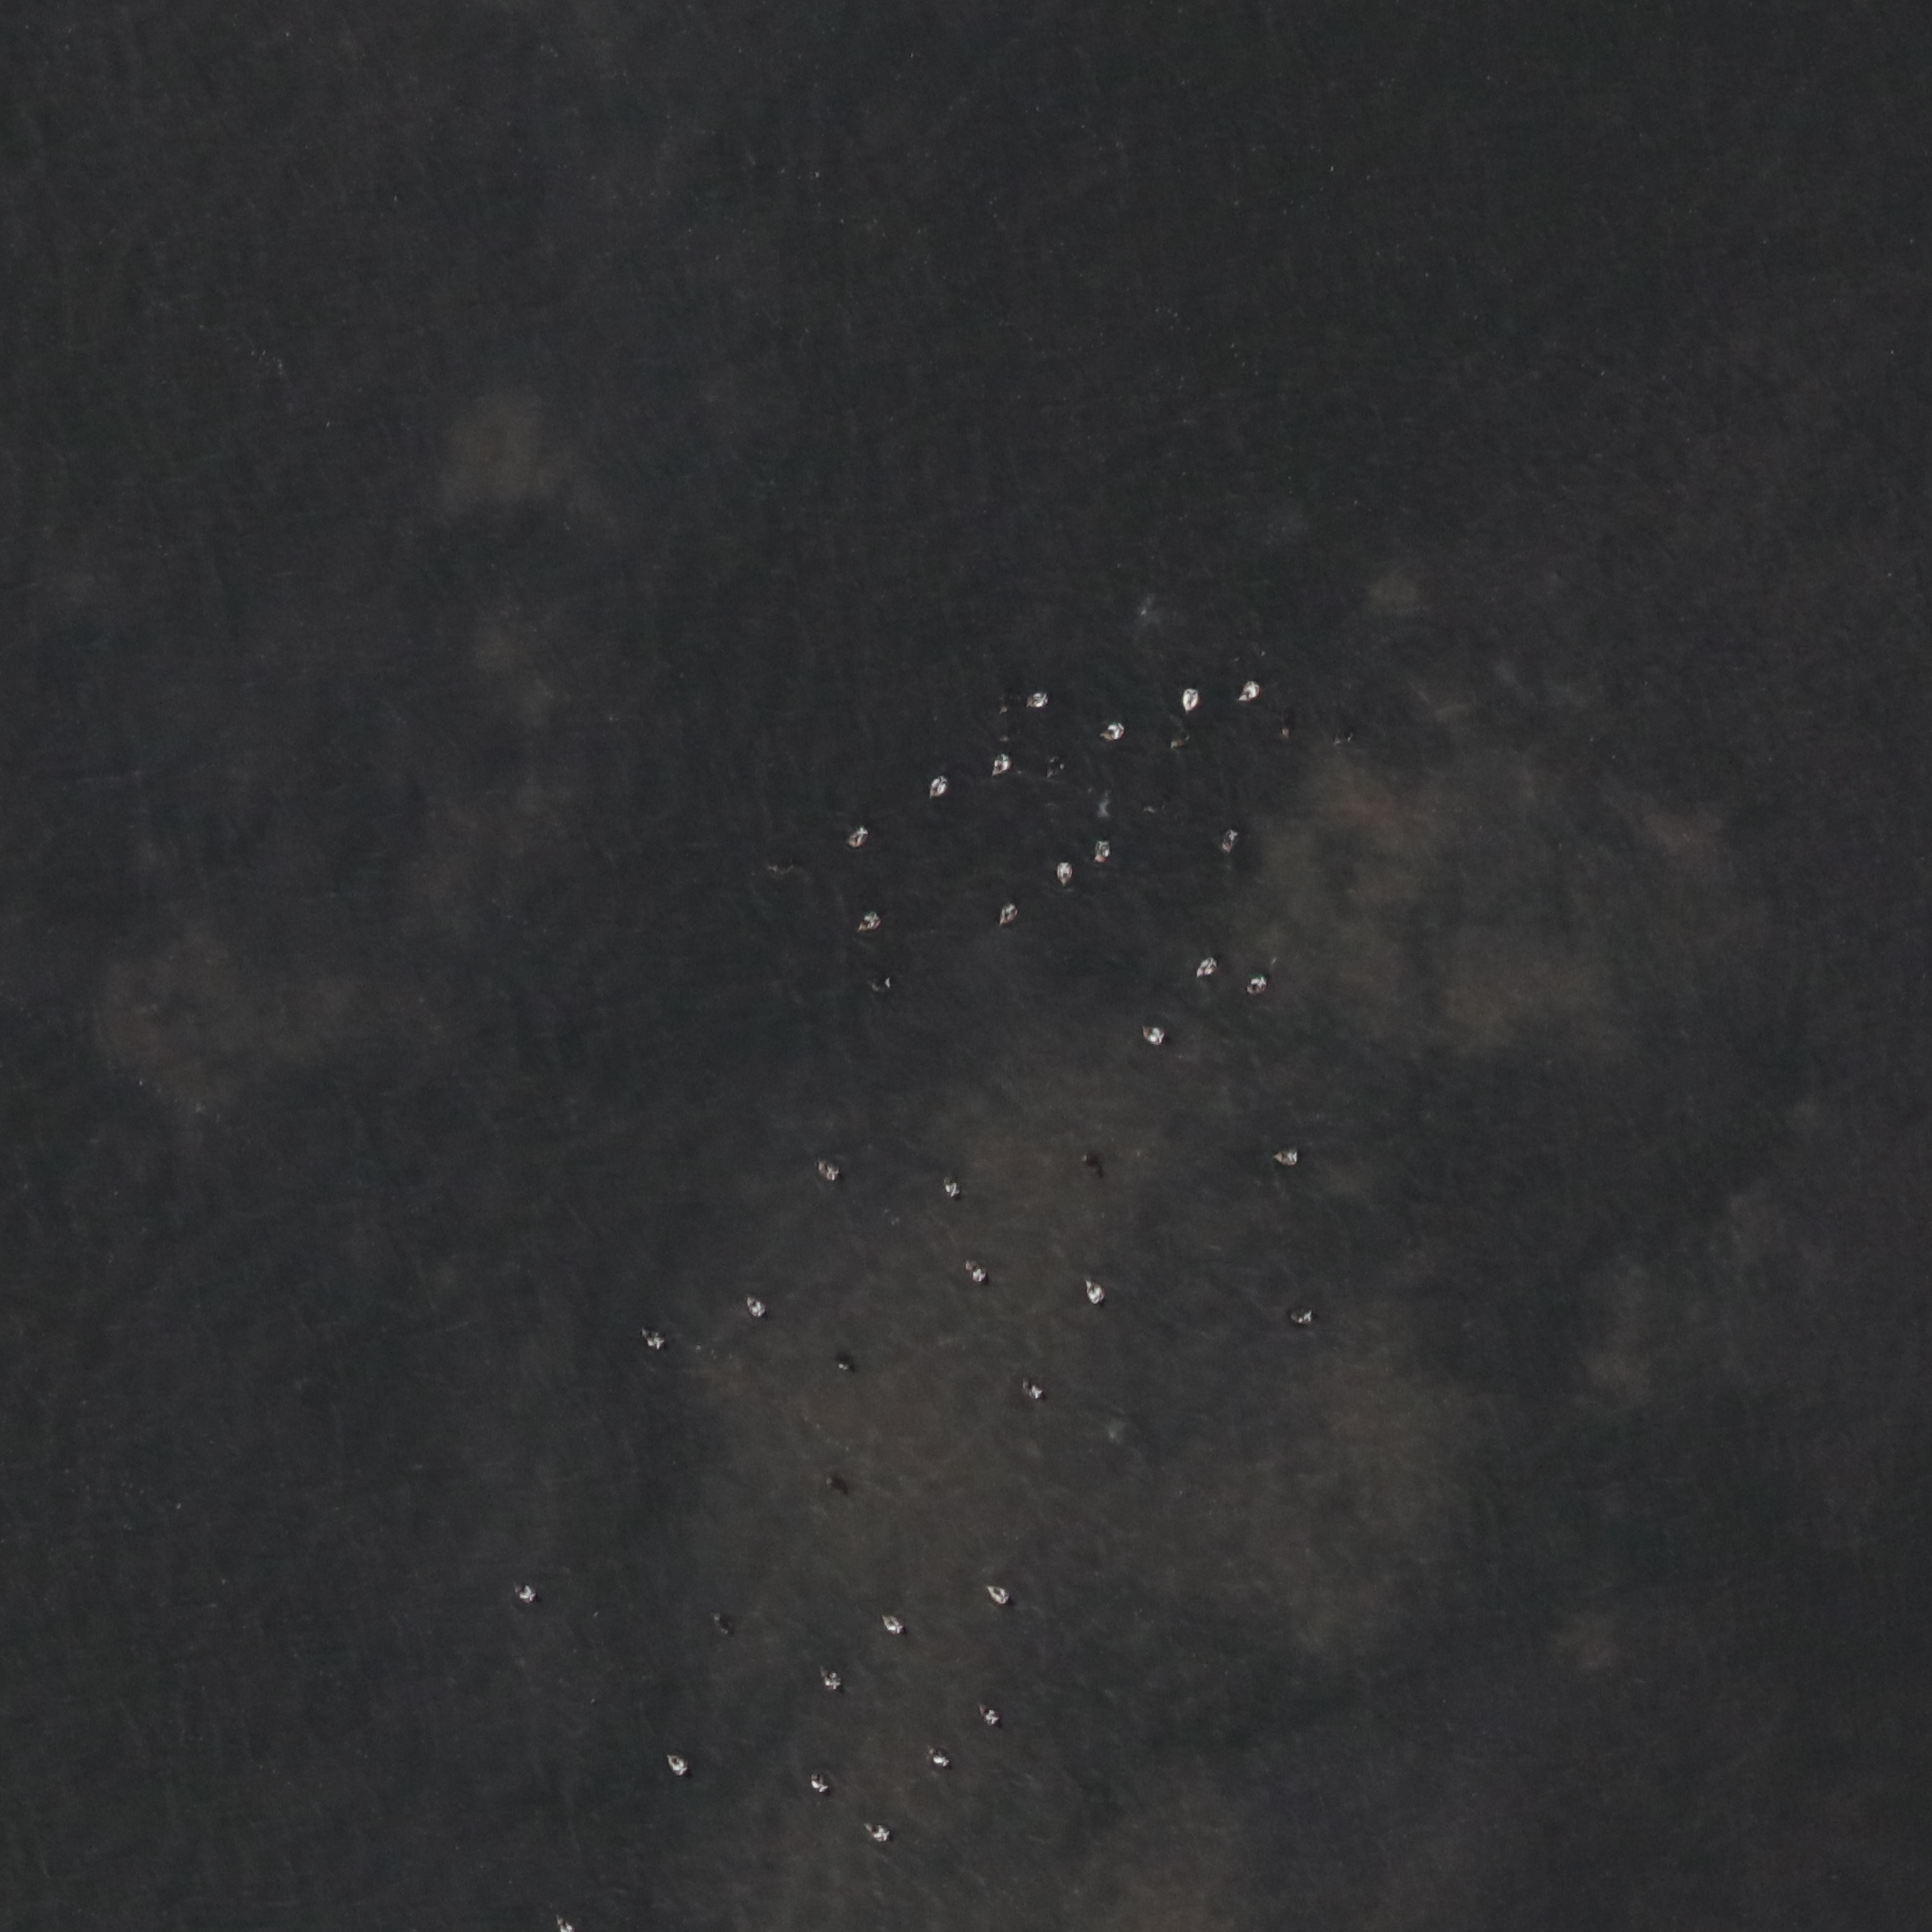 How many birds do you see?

45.